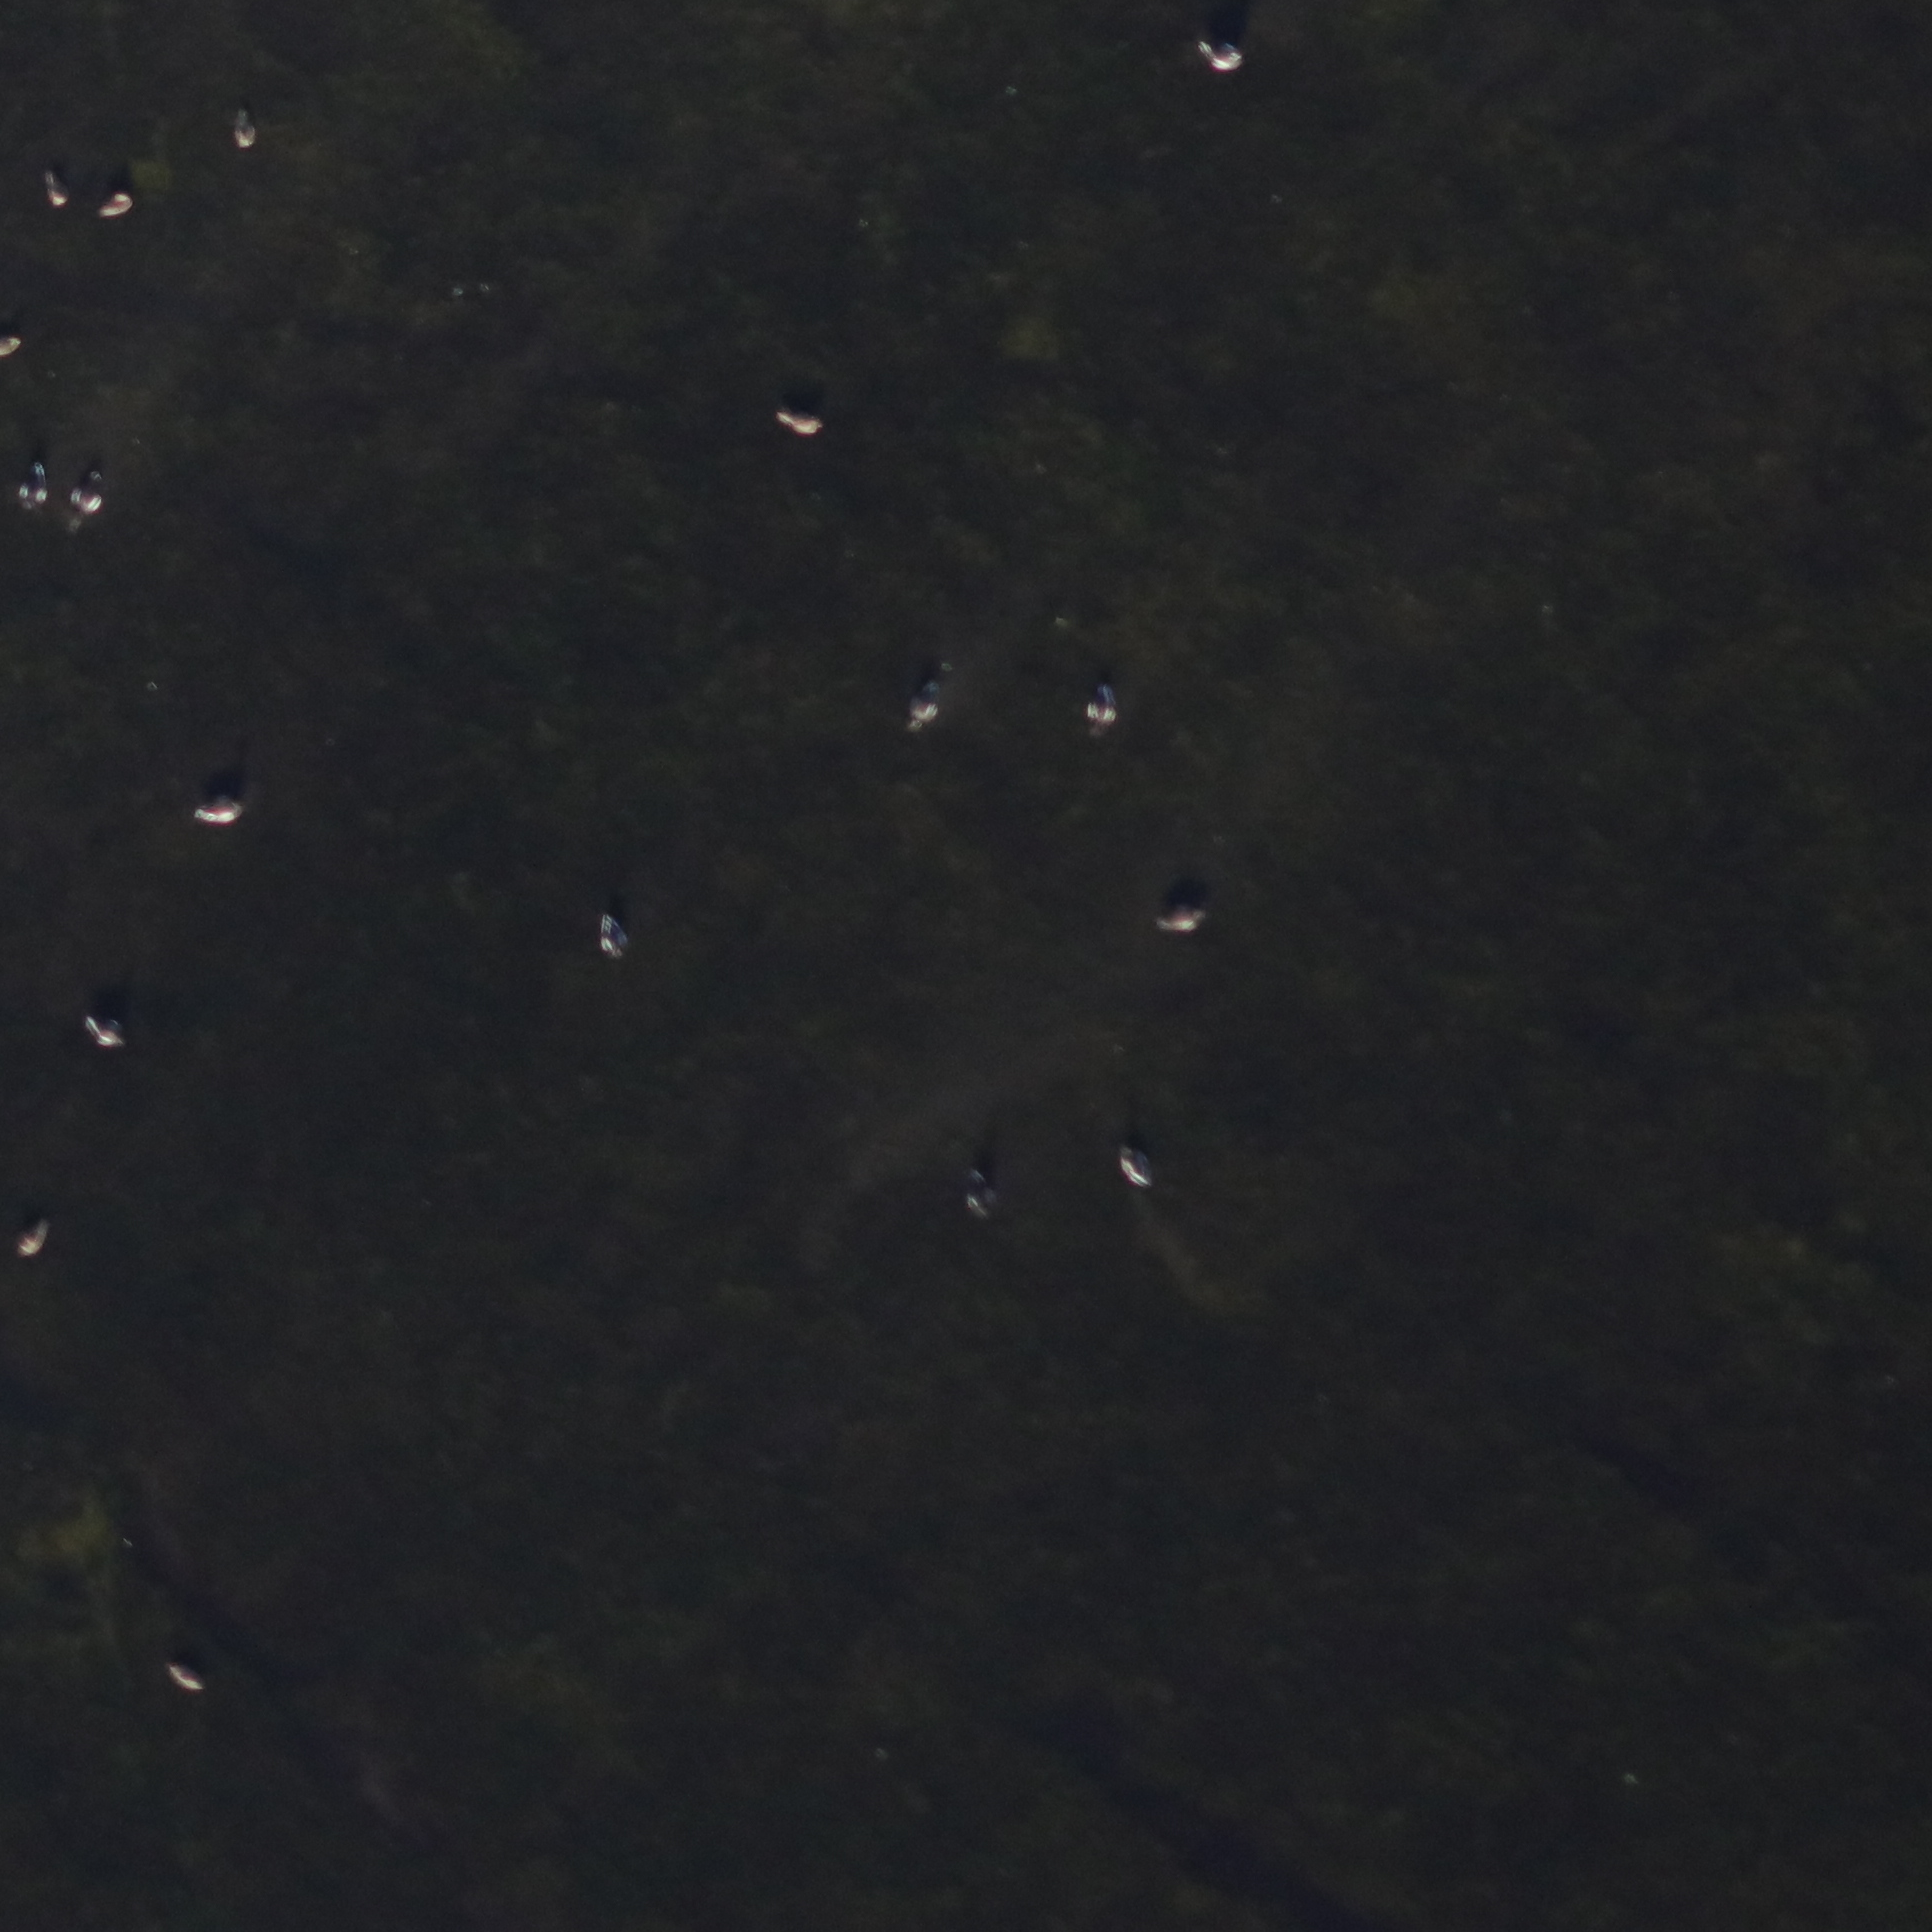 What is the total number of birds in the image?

18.